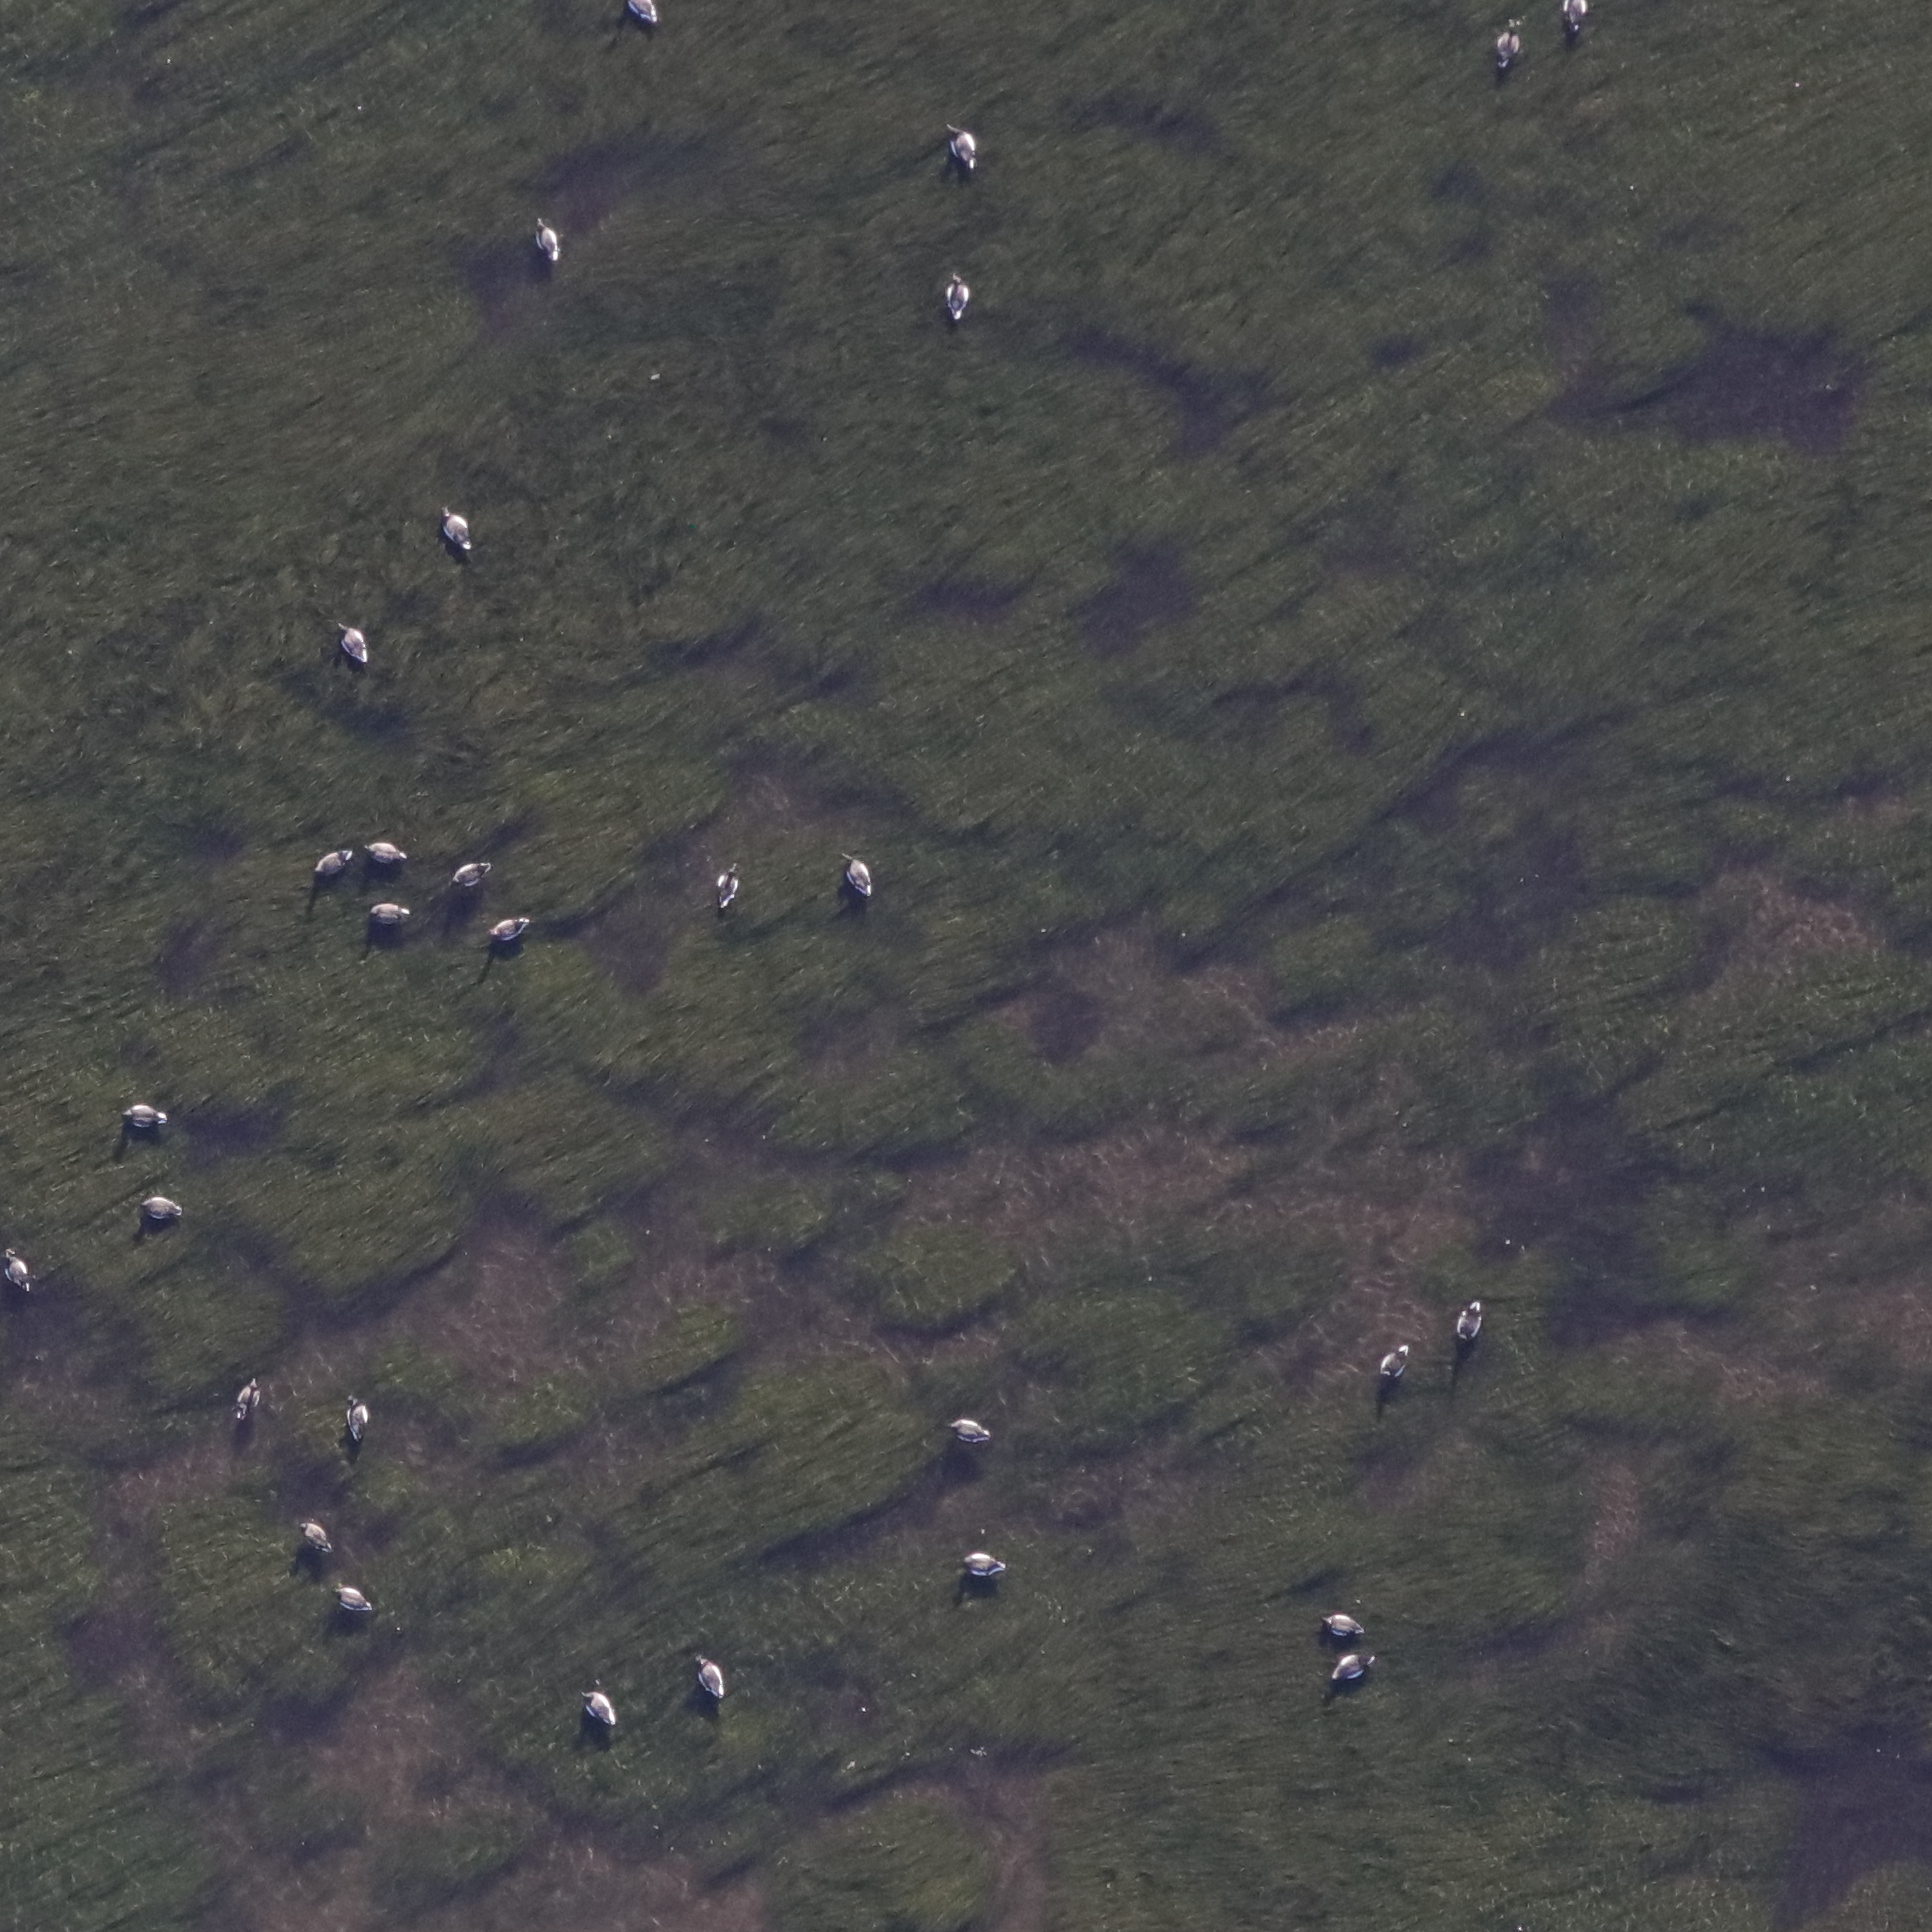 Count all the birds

30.